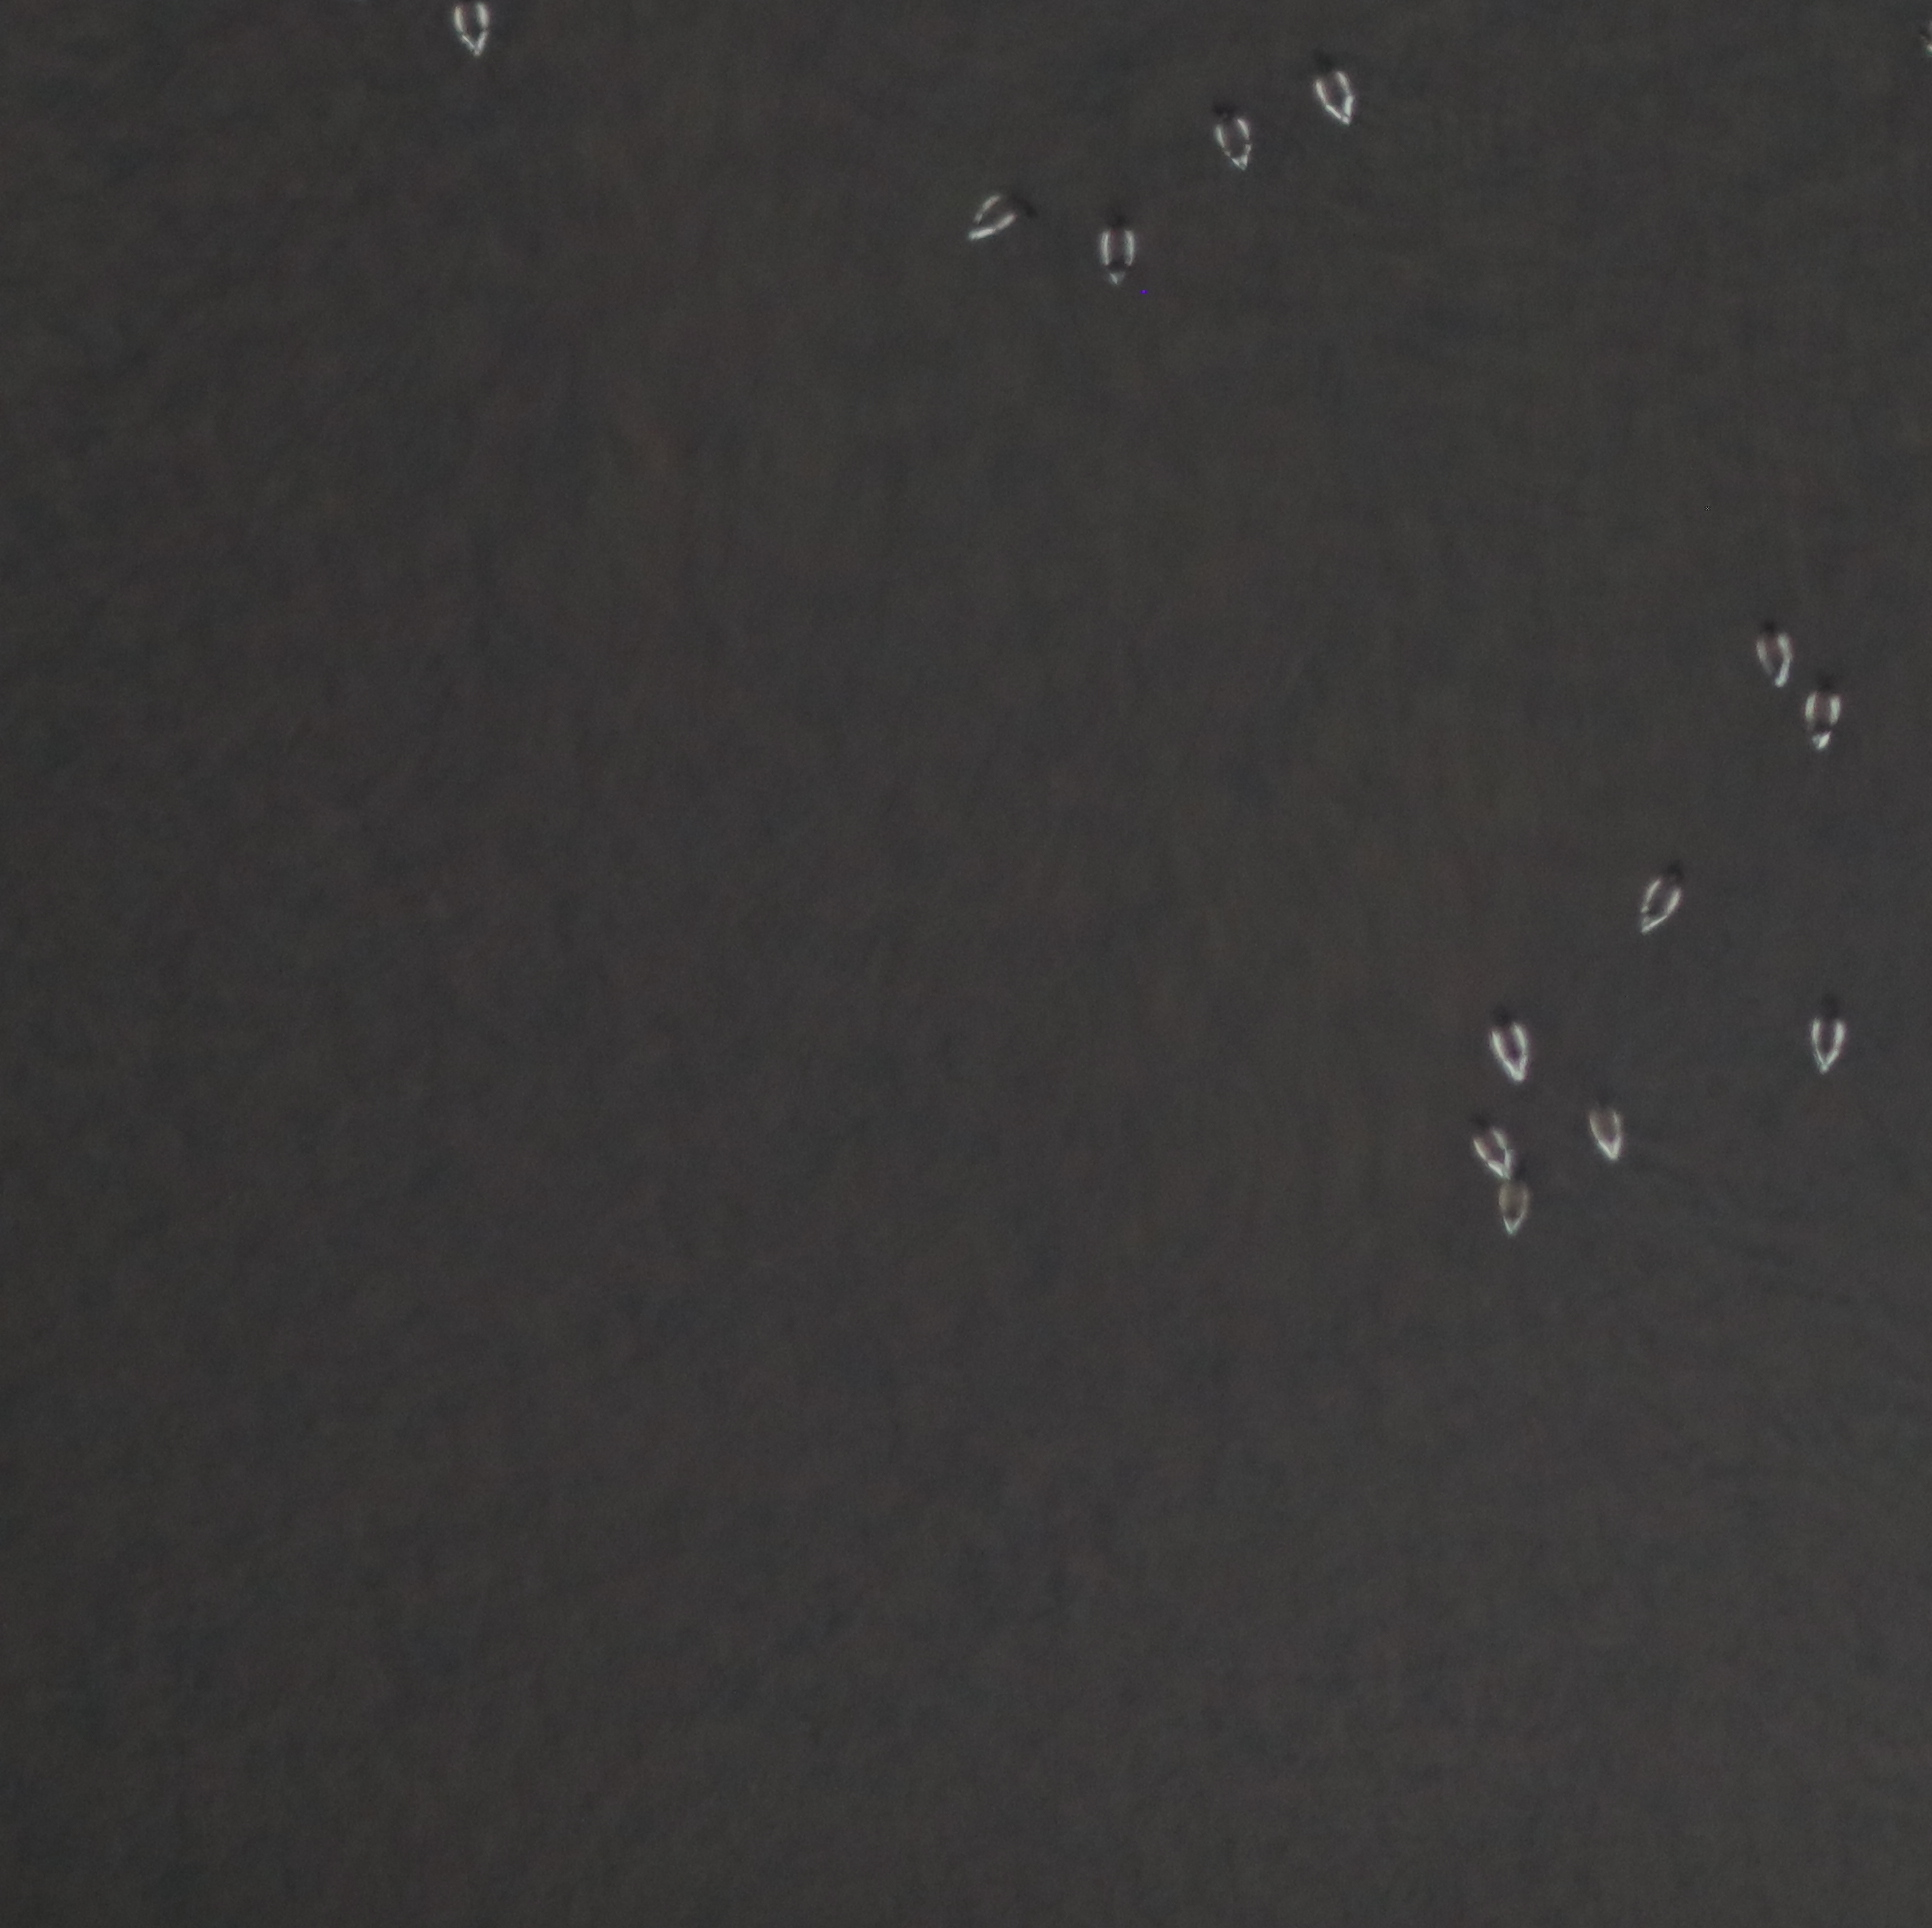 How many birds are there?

13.